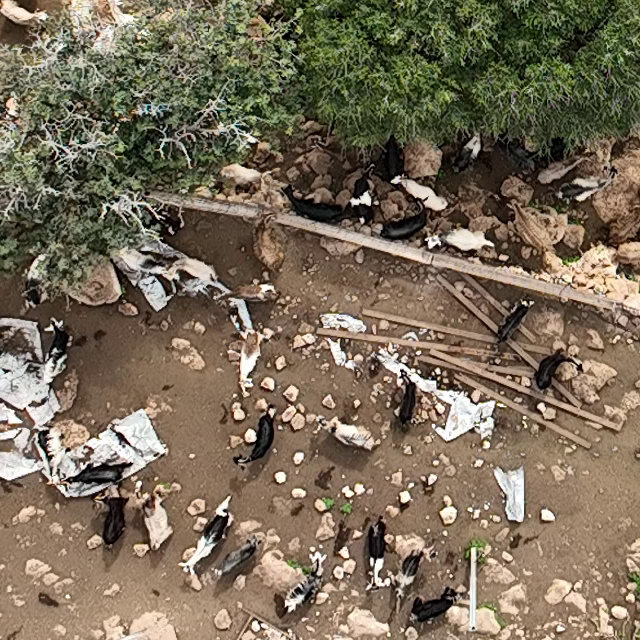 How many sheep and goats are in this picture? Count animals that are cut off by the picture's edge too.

41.